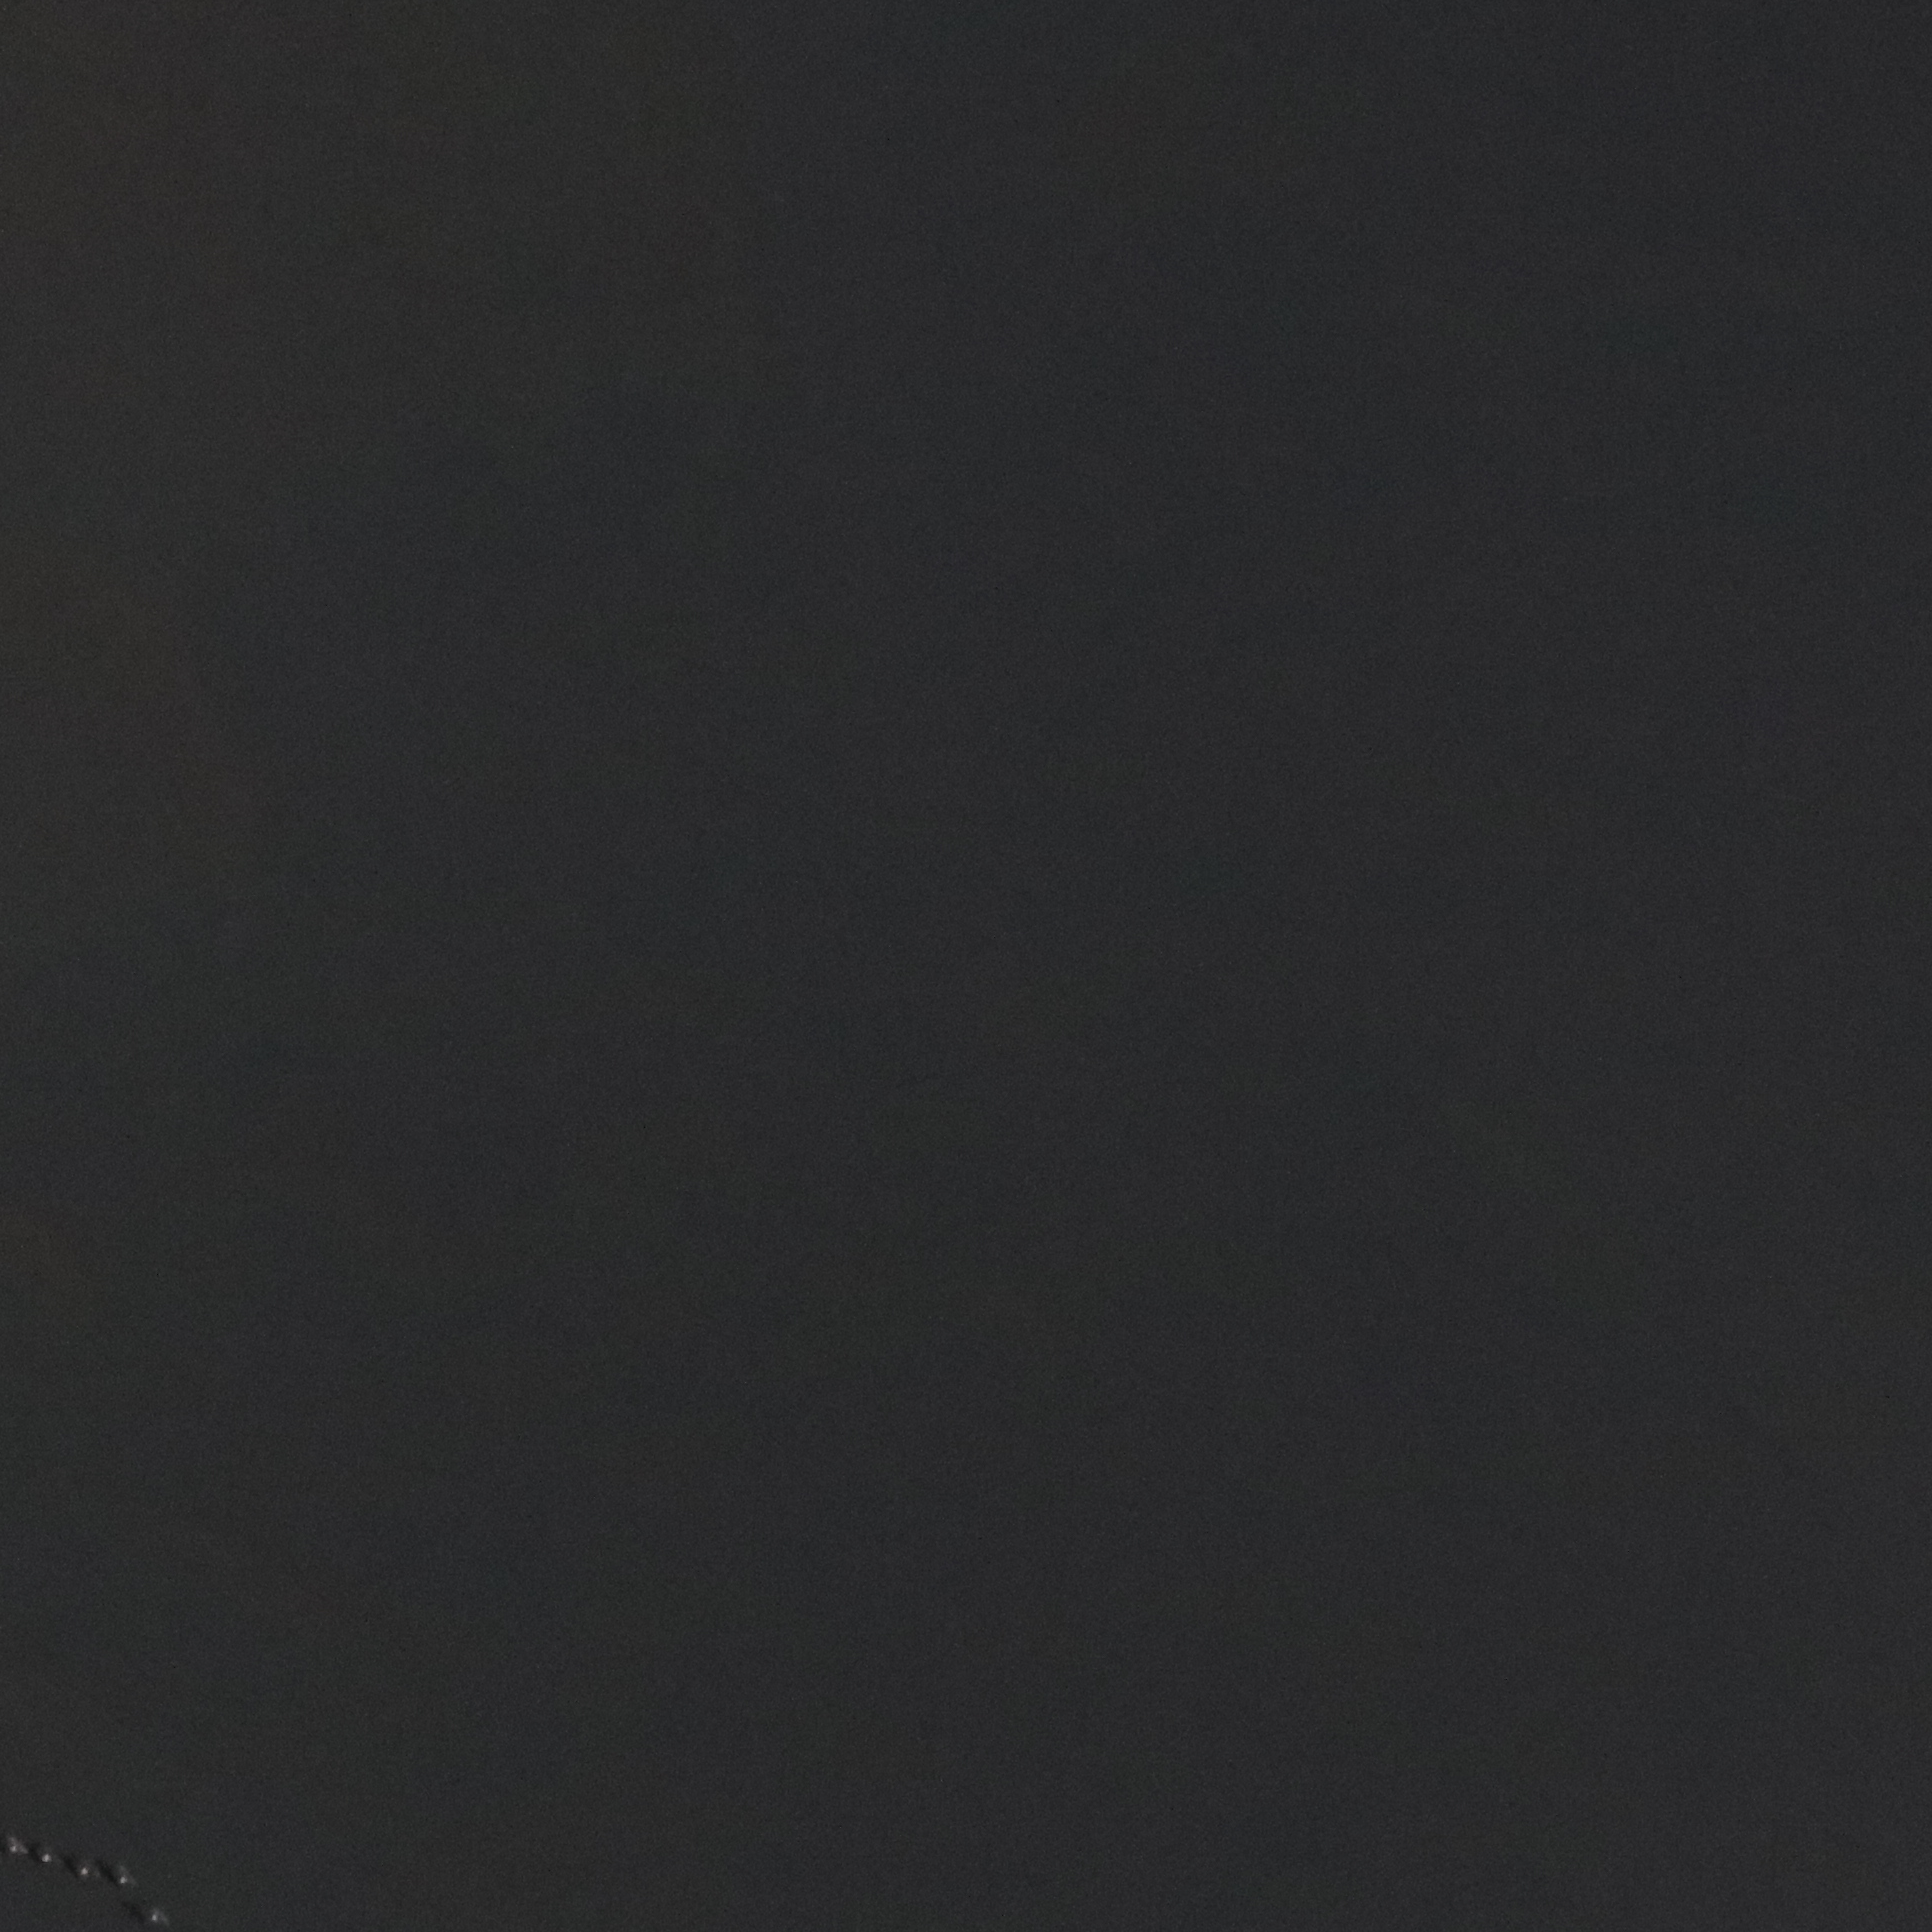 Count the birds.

5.